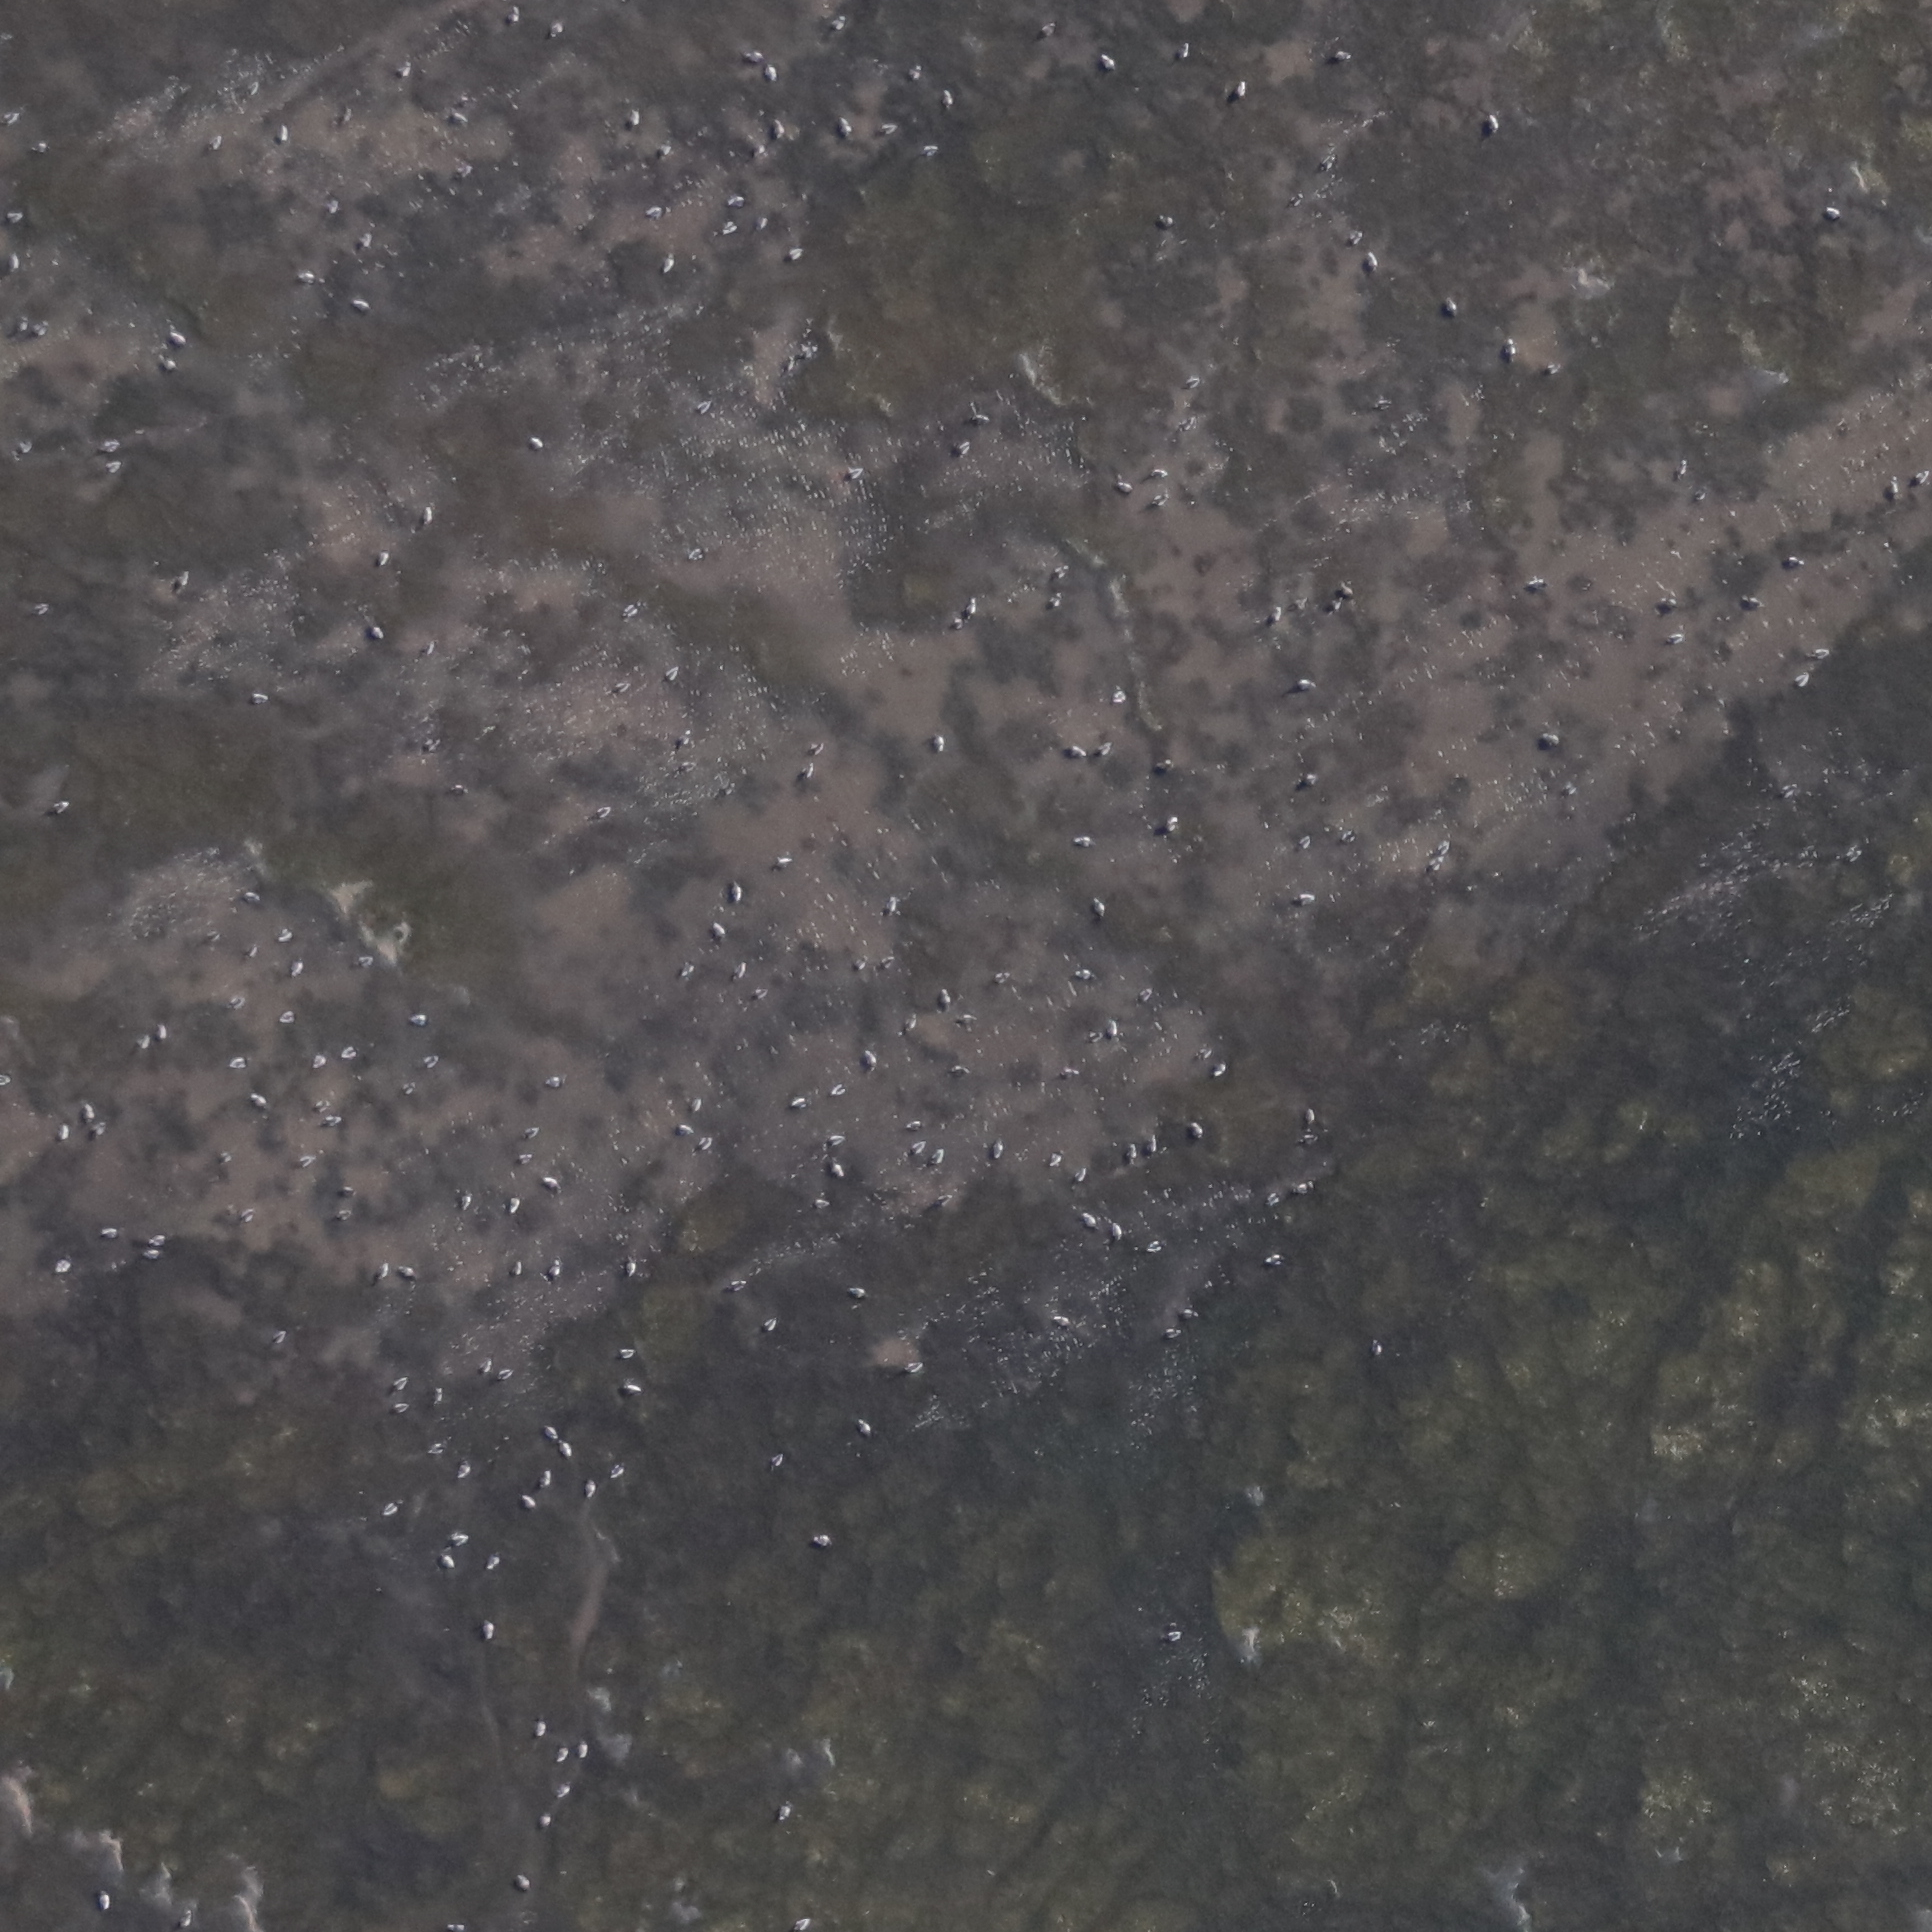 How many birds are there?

262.